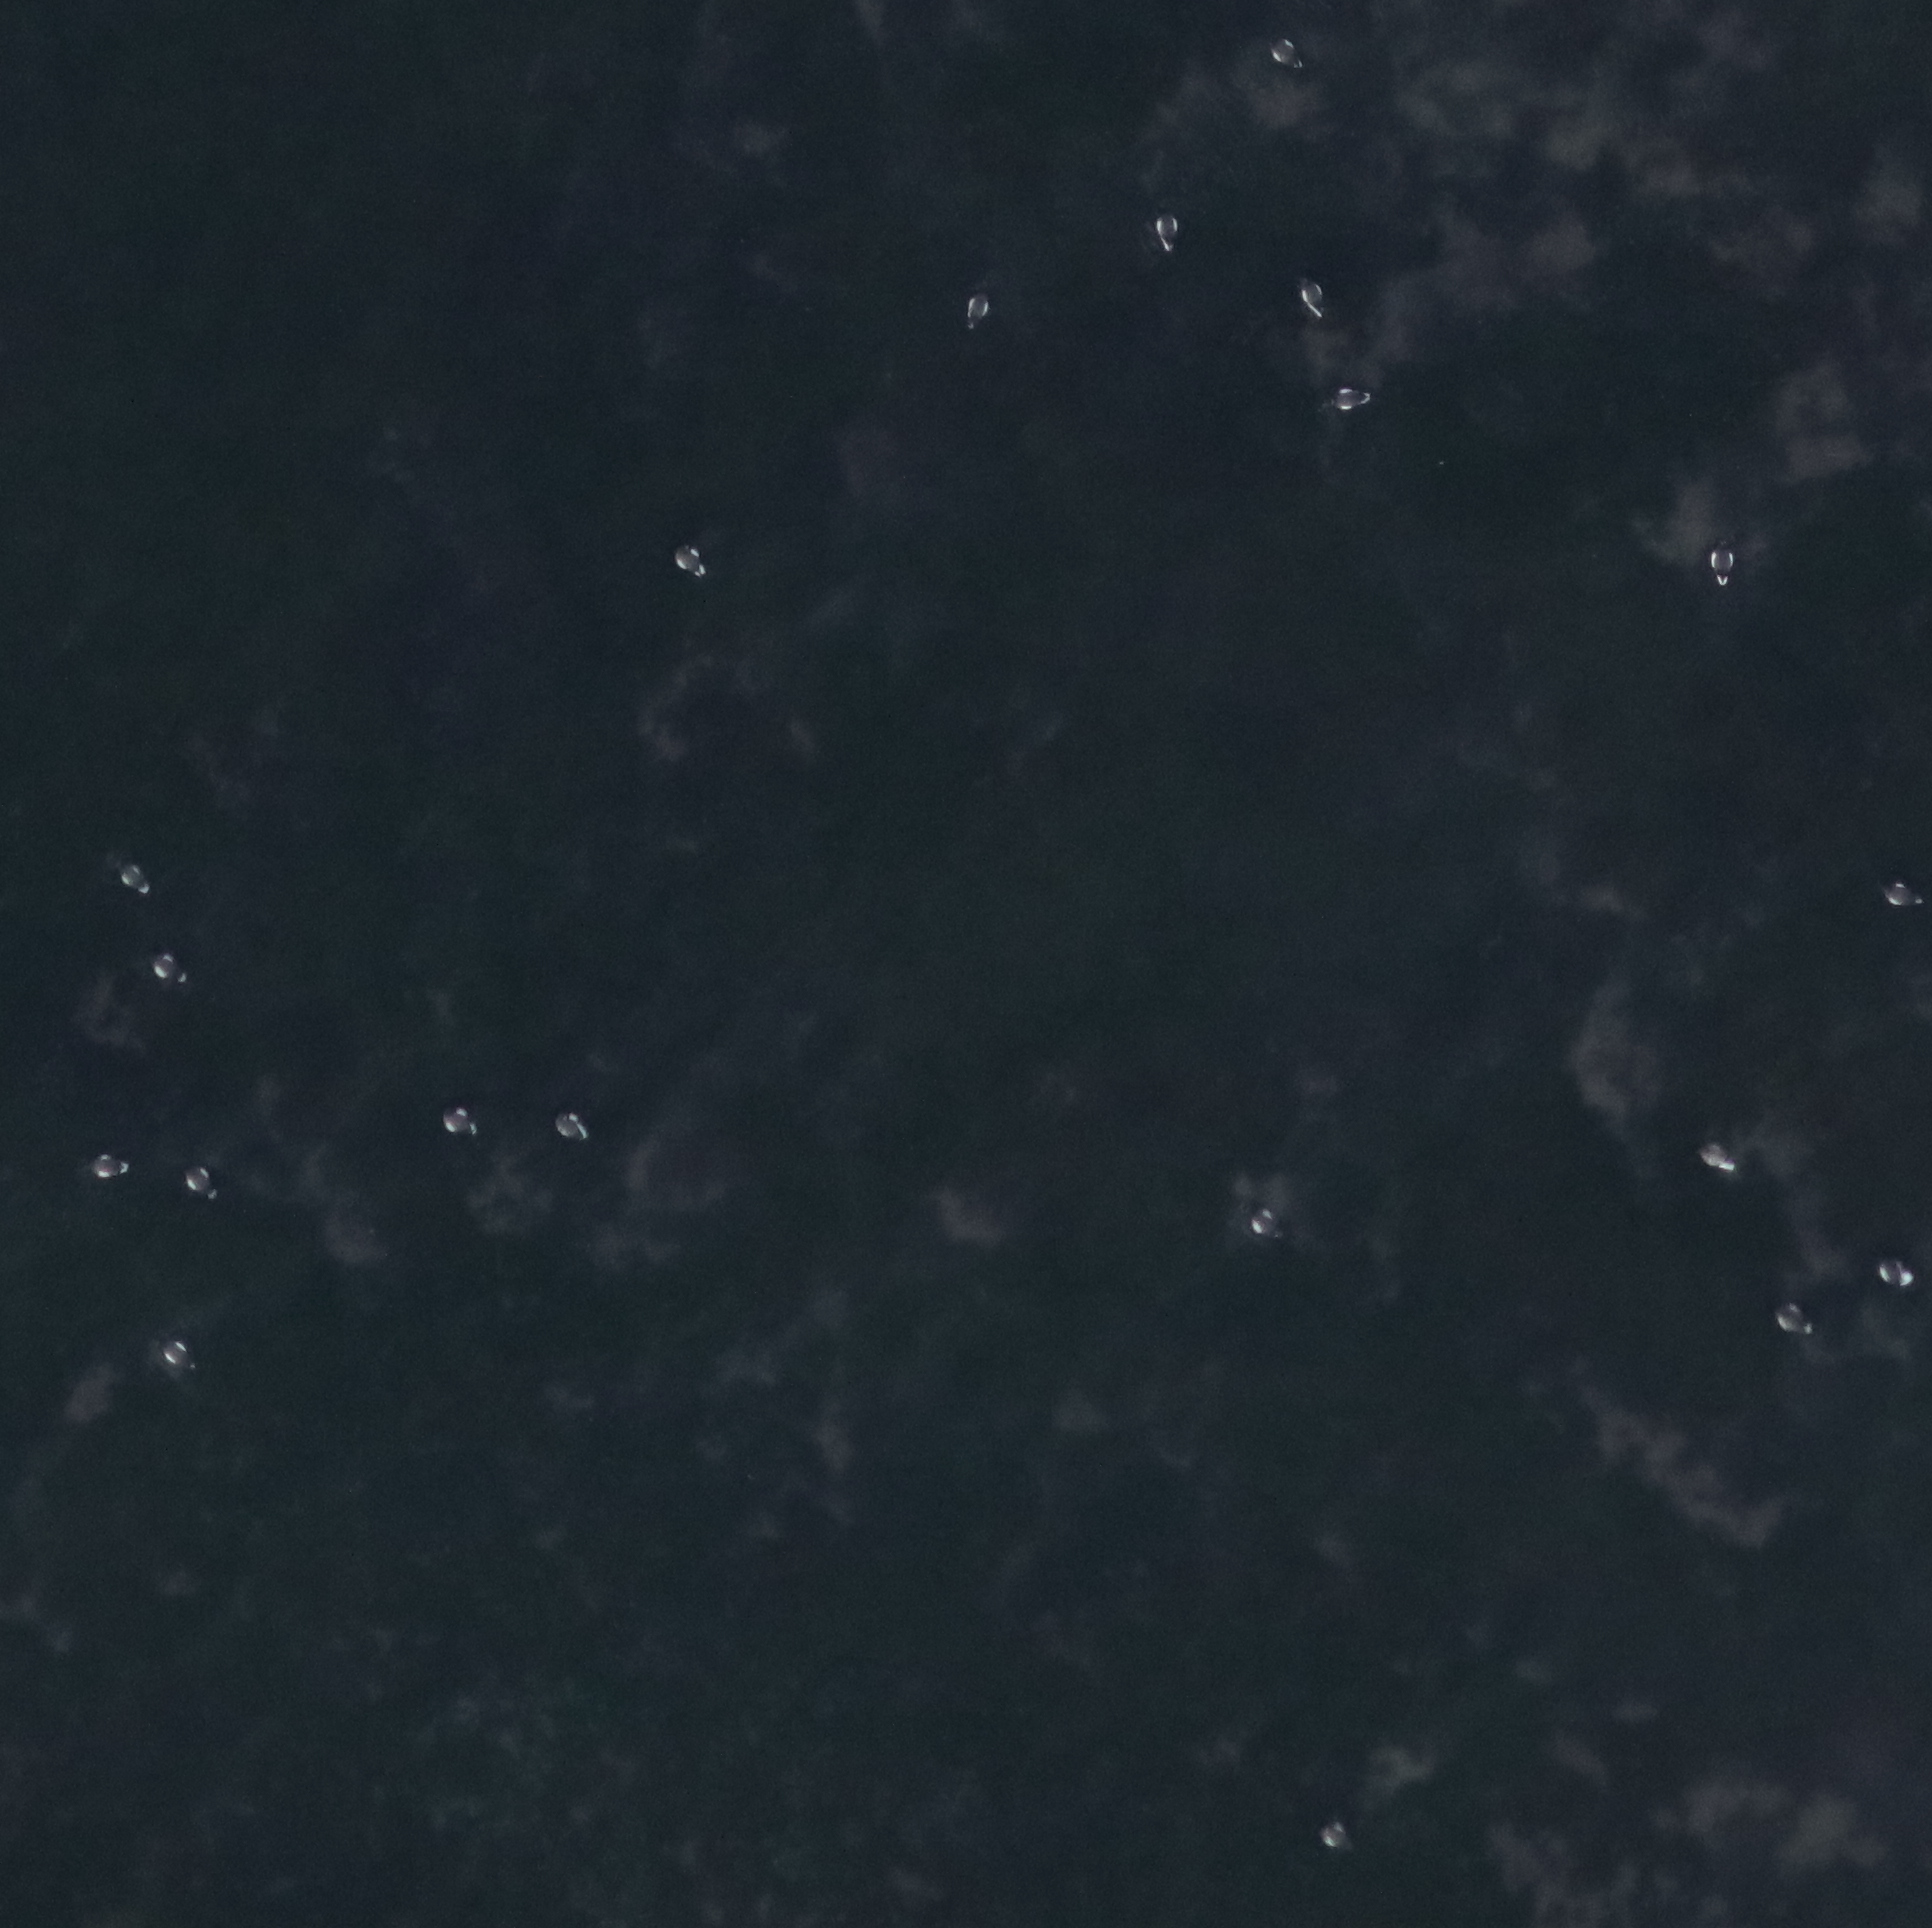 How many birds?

20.